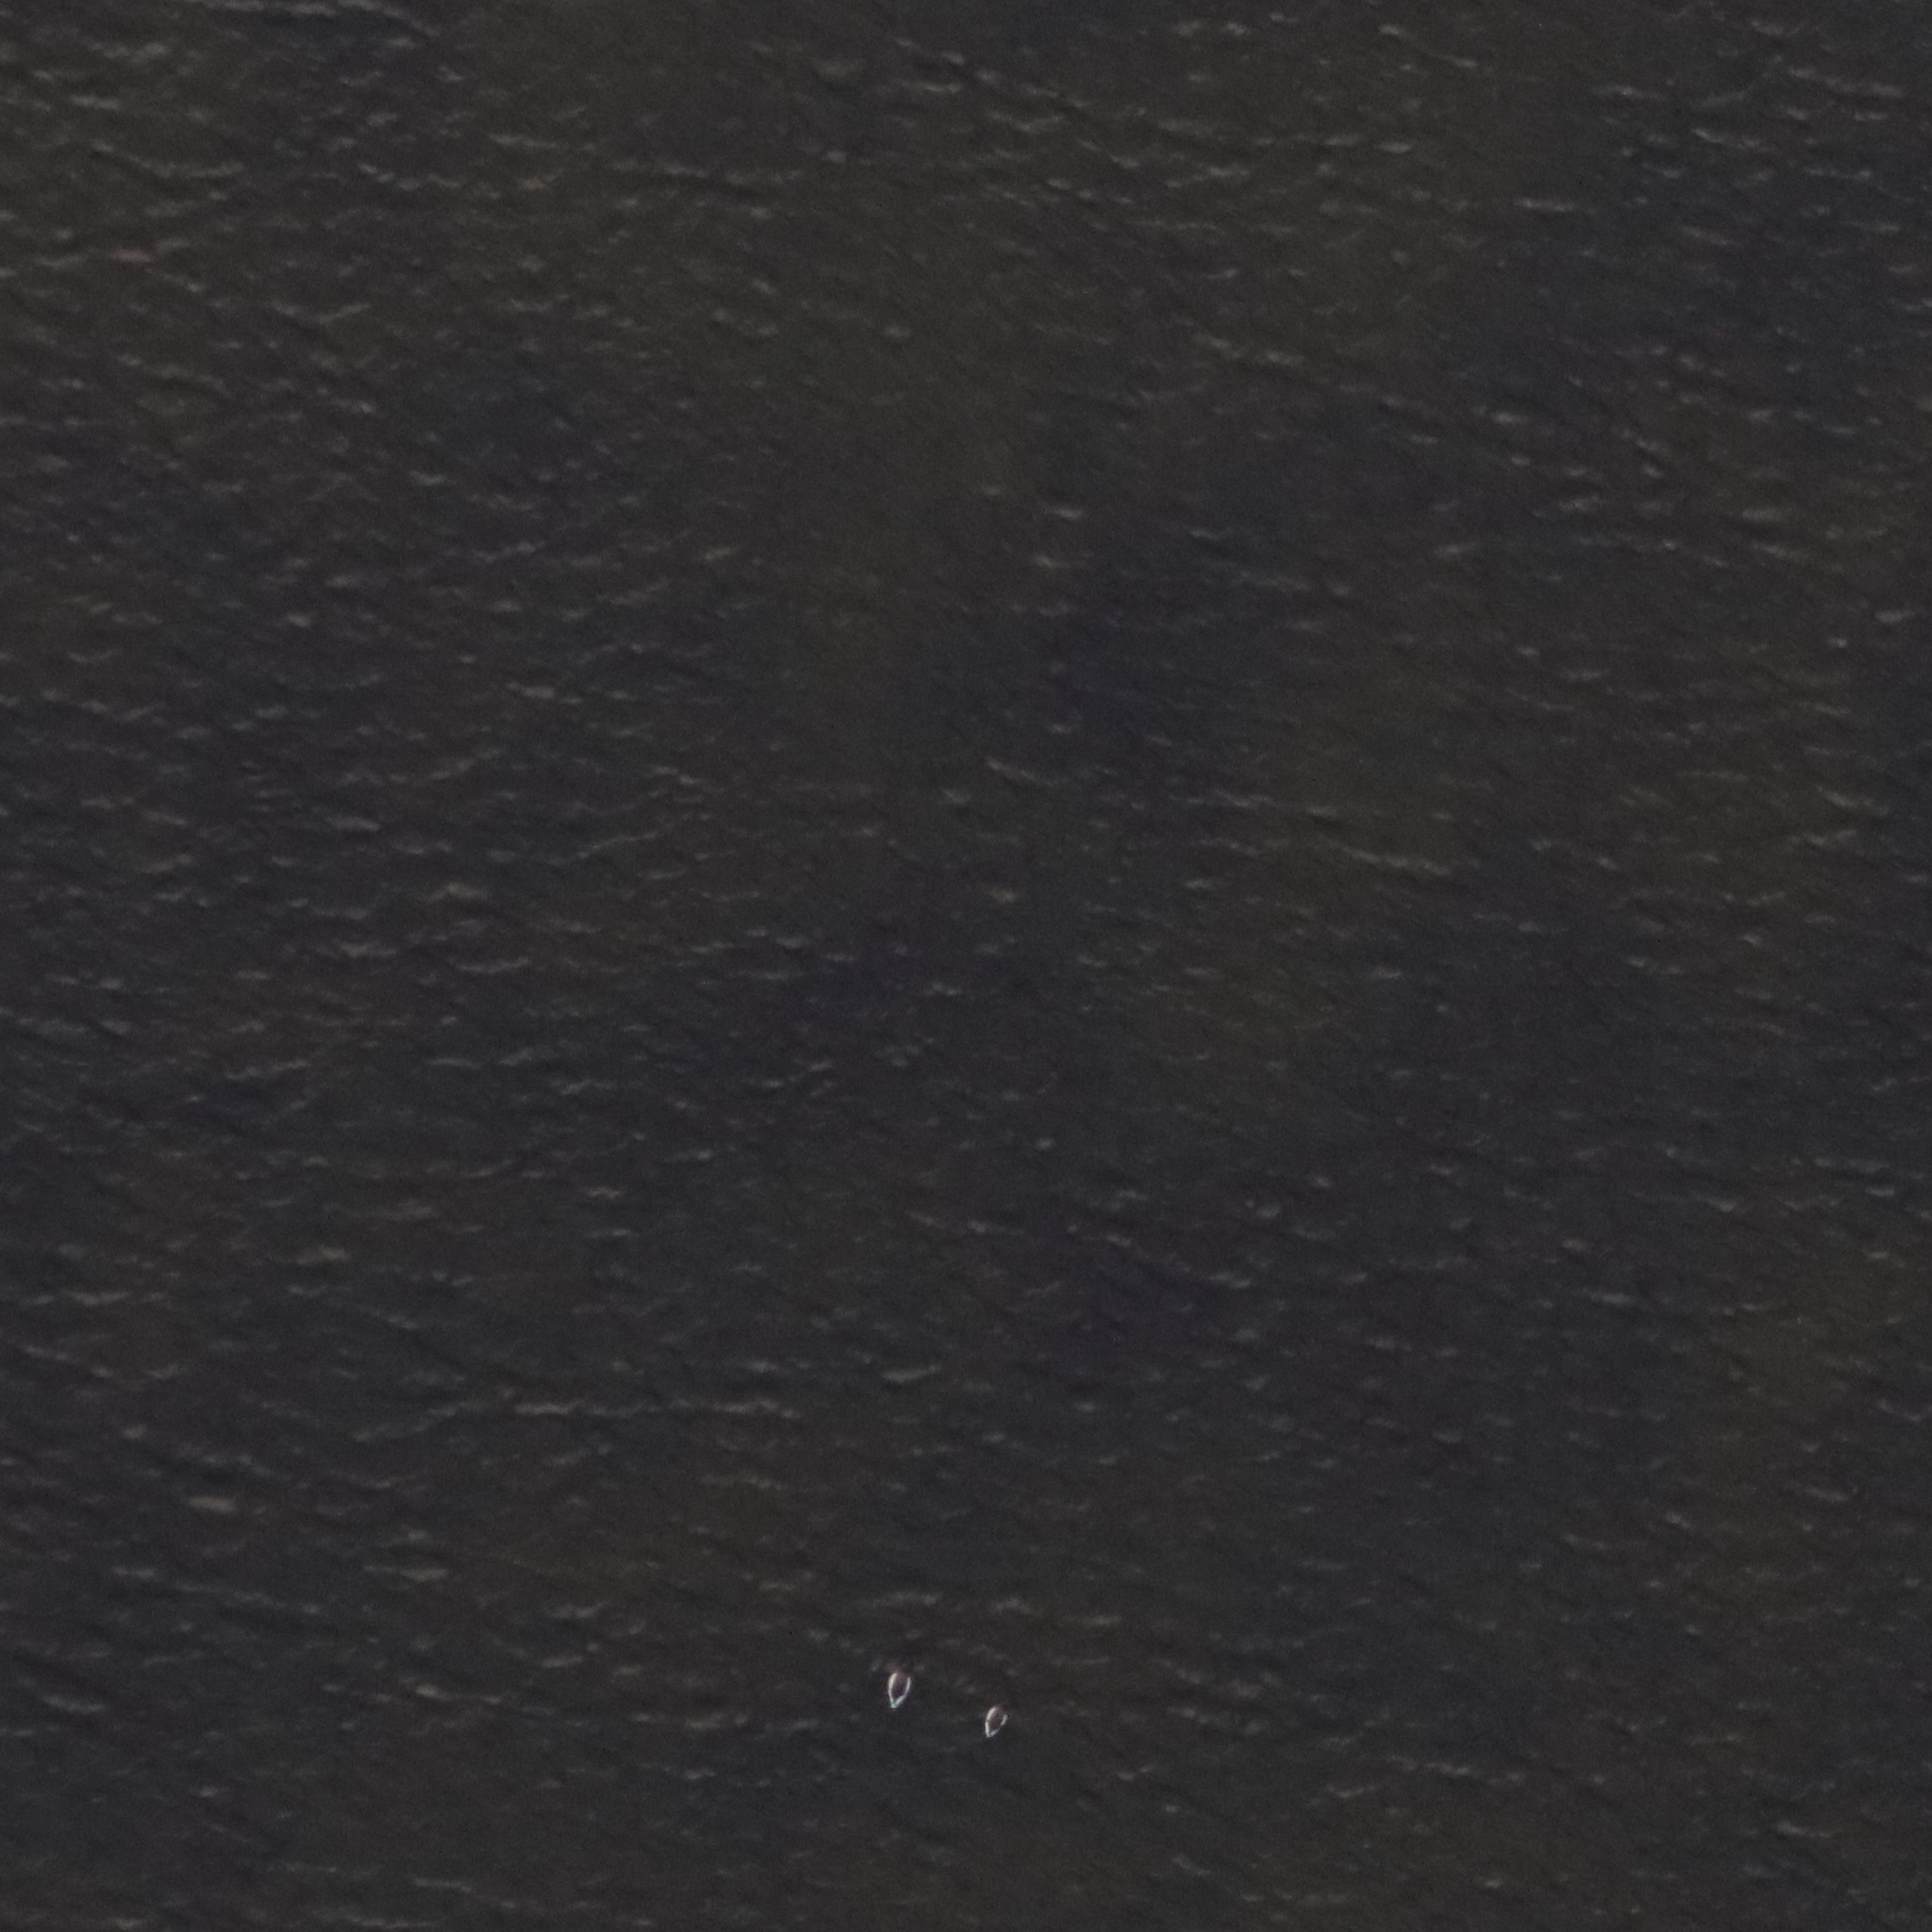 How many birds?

2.